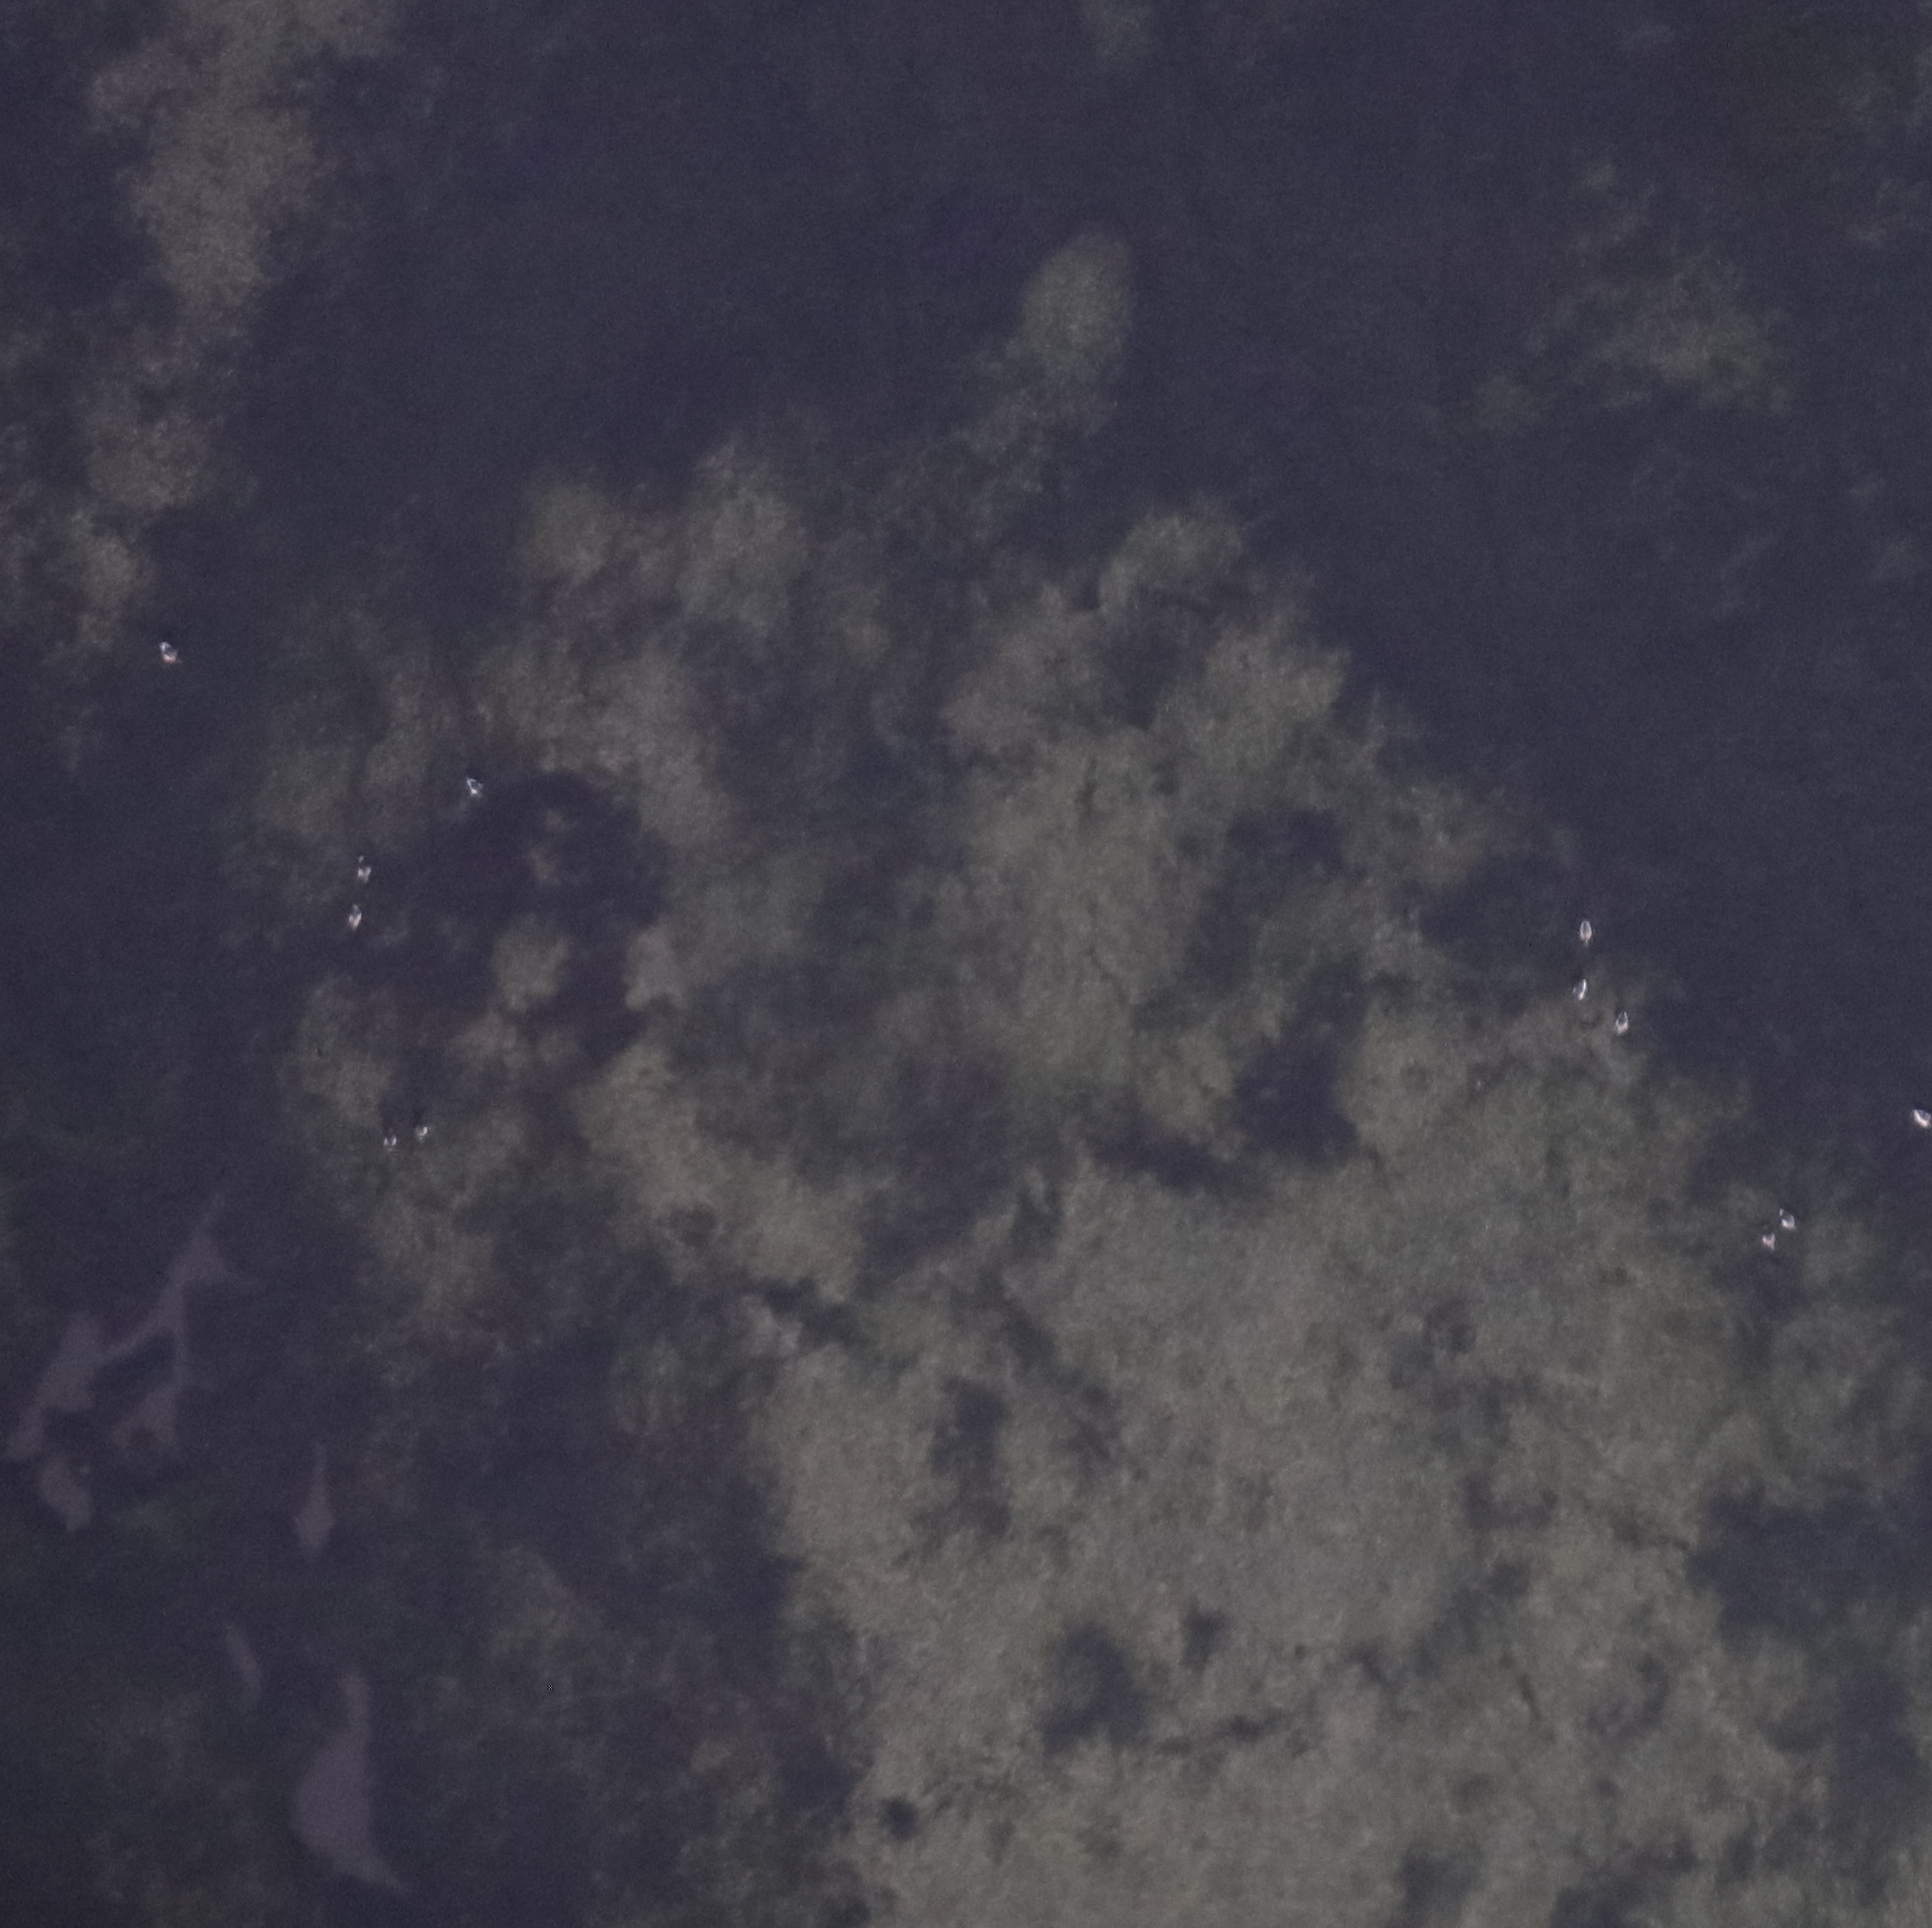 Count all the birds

12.